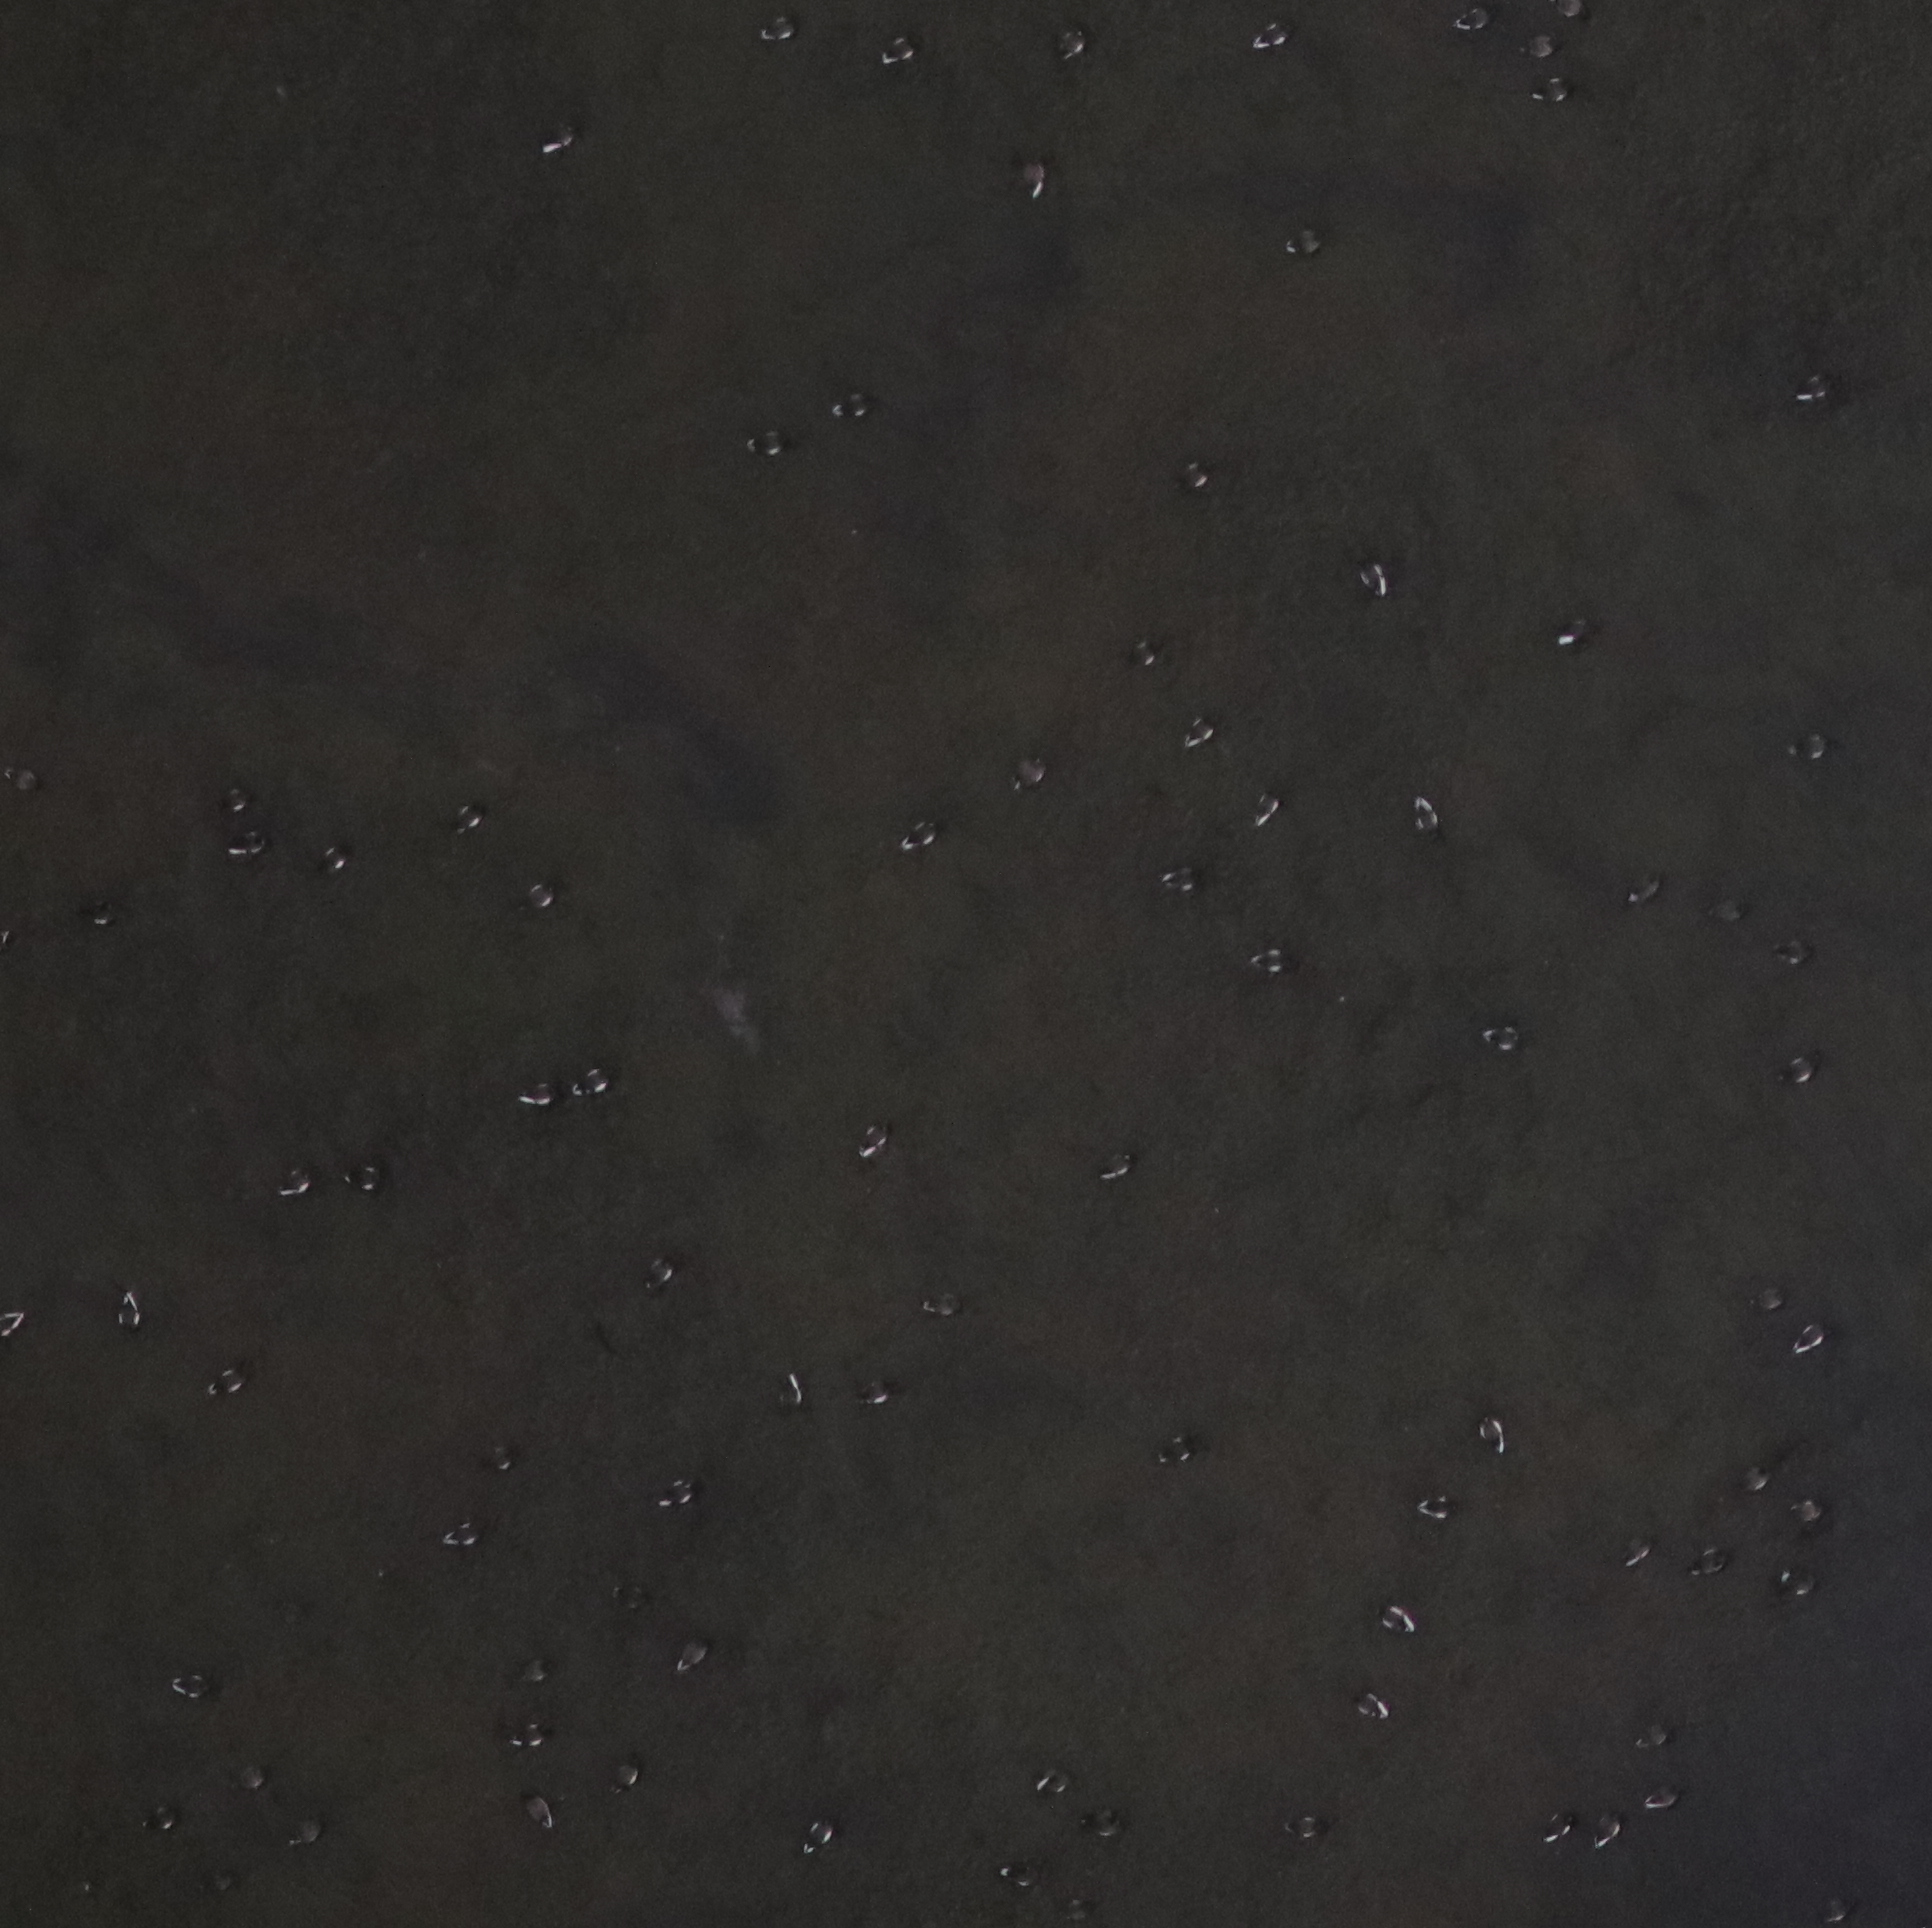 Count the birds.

88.